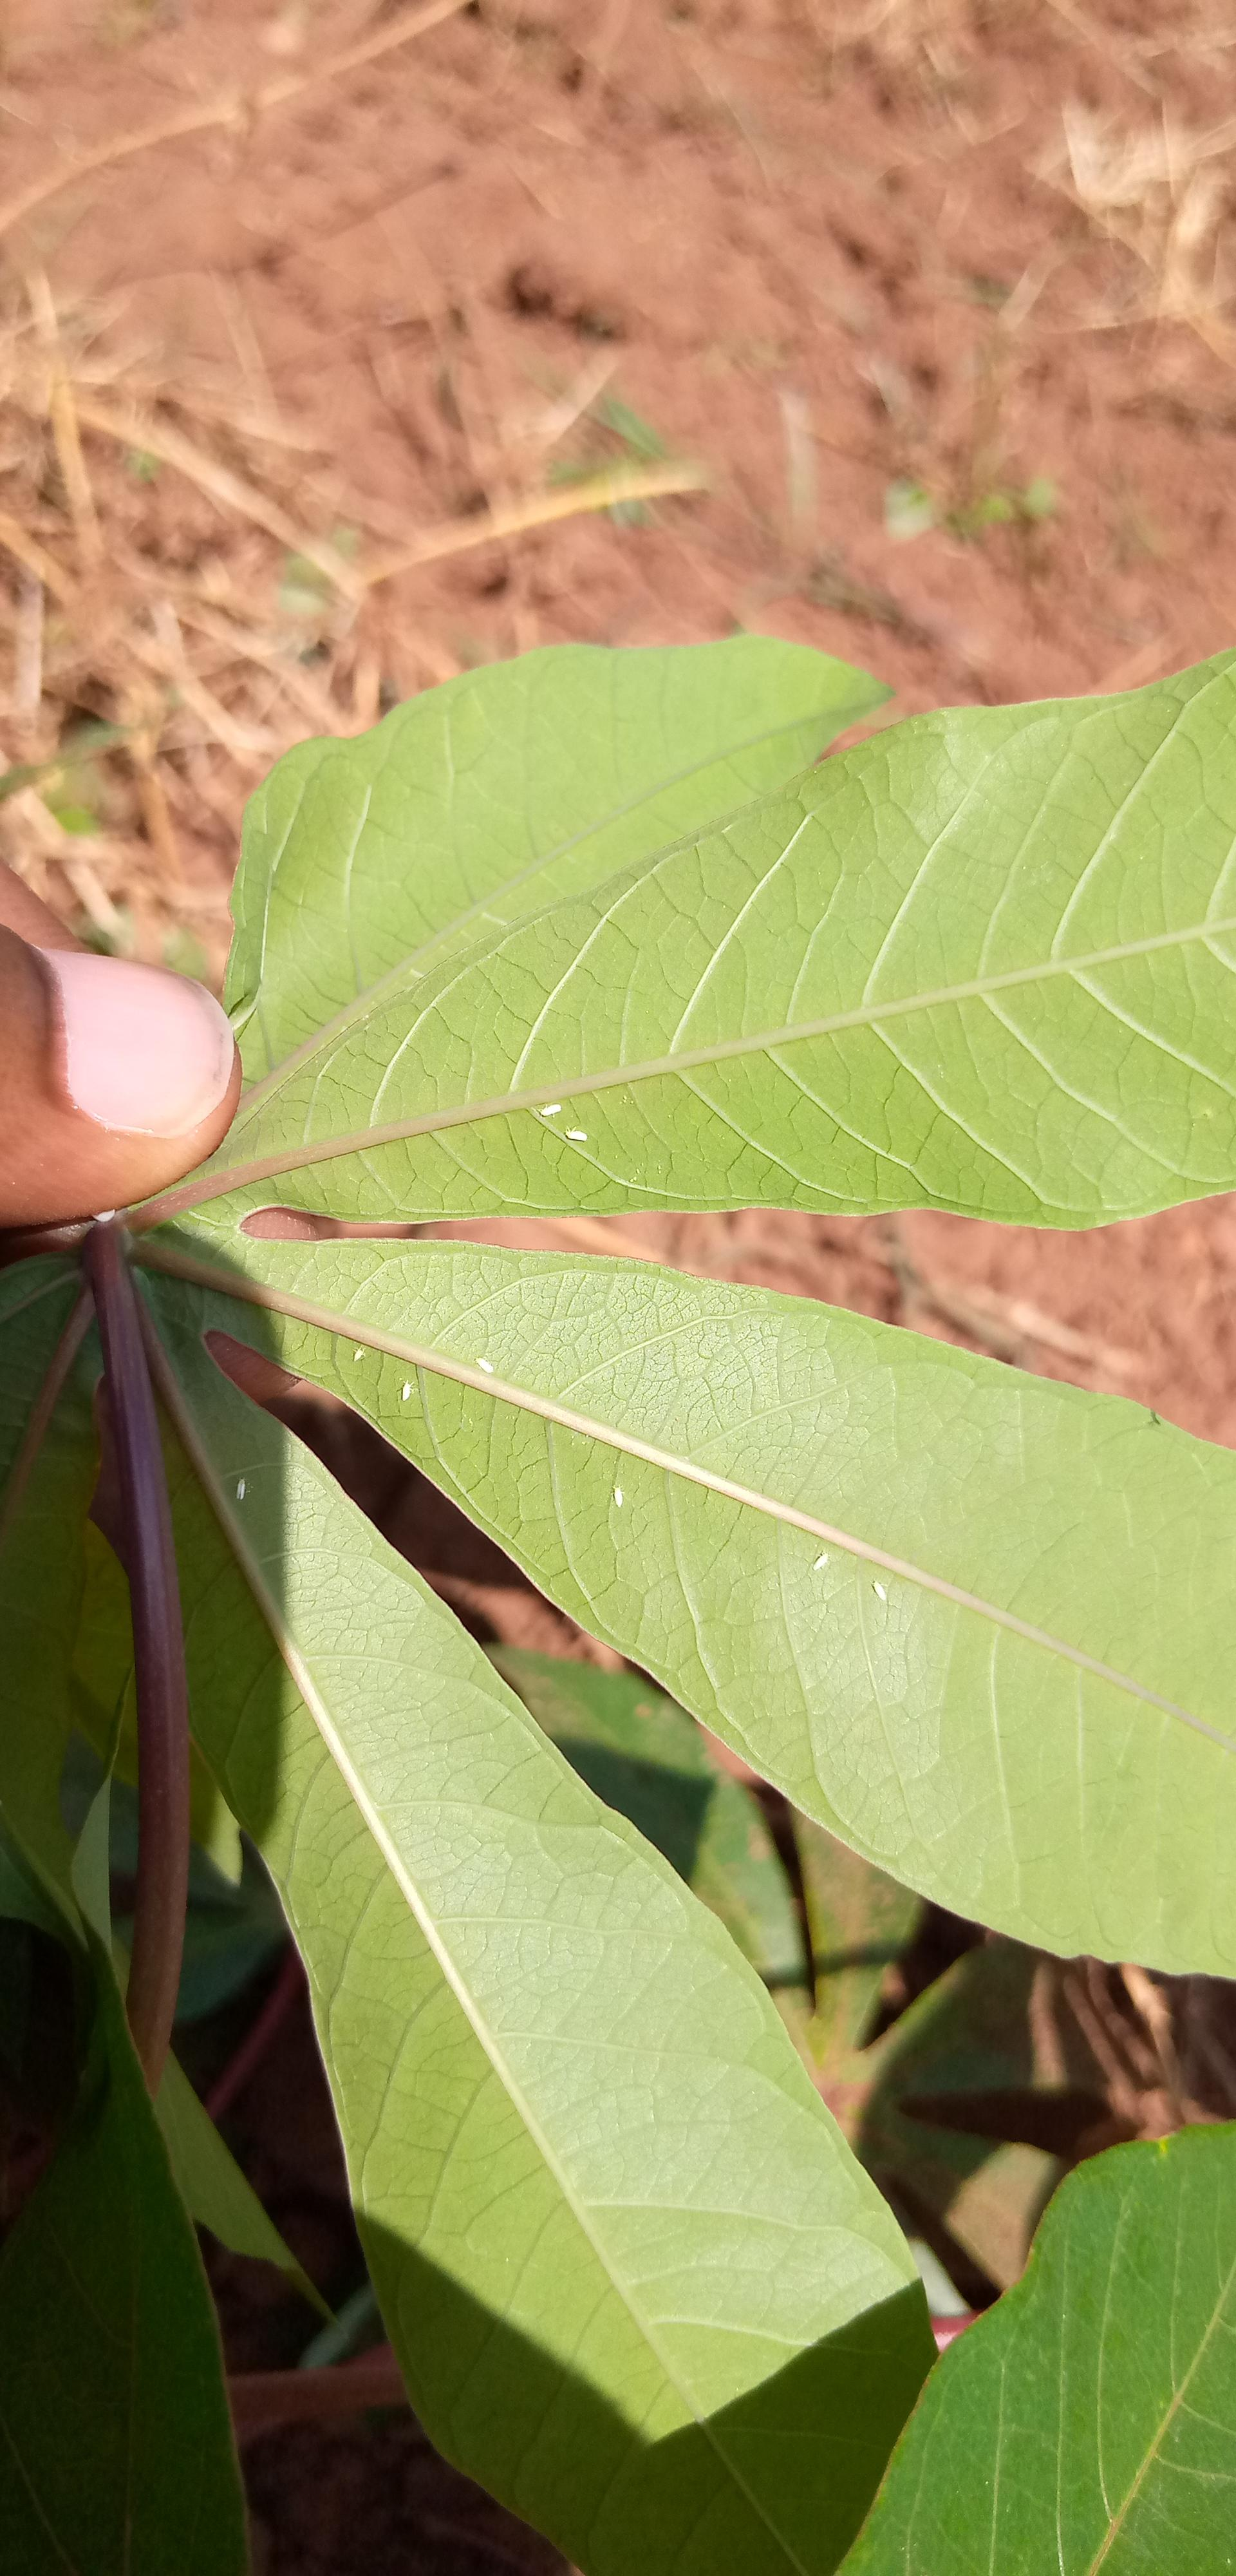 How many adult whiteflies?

9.